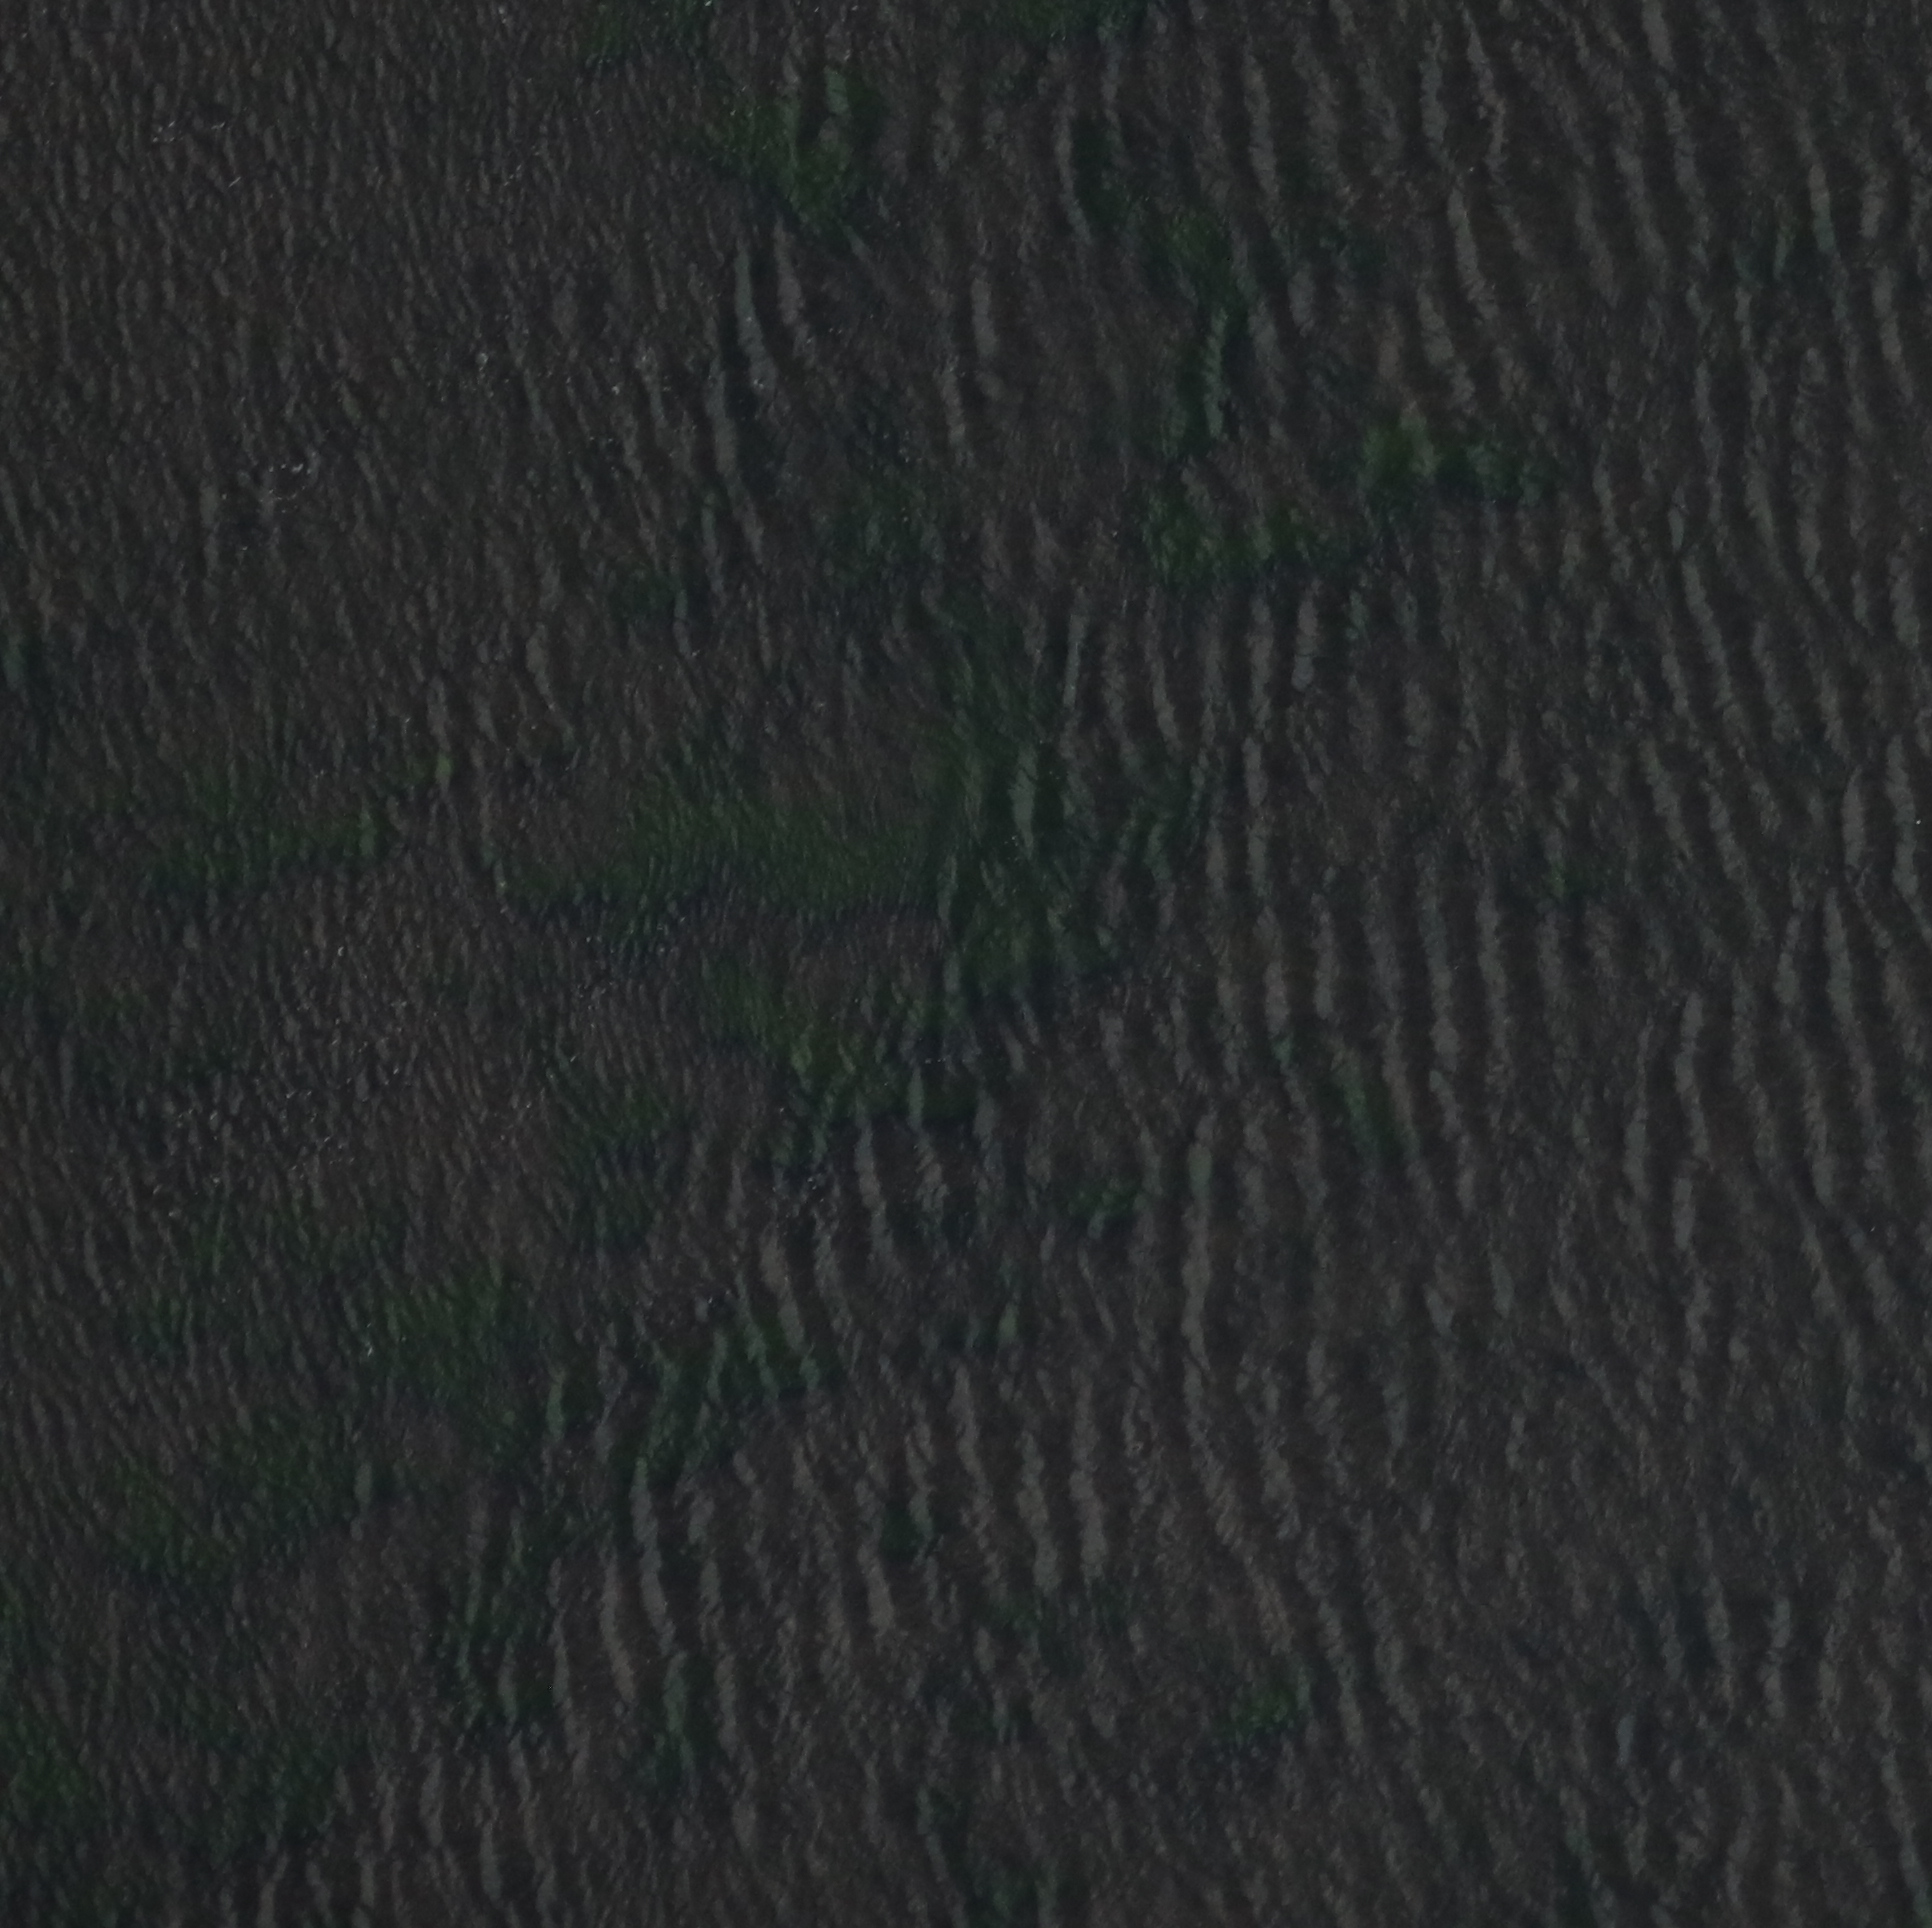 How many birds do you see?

0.